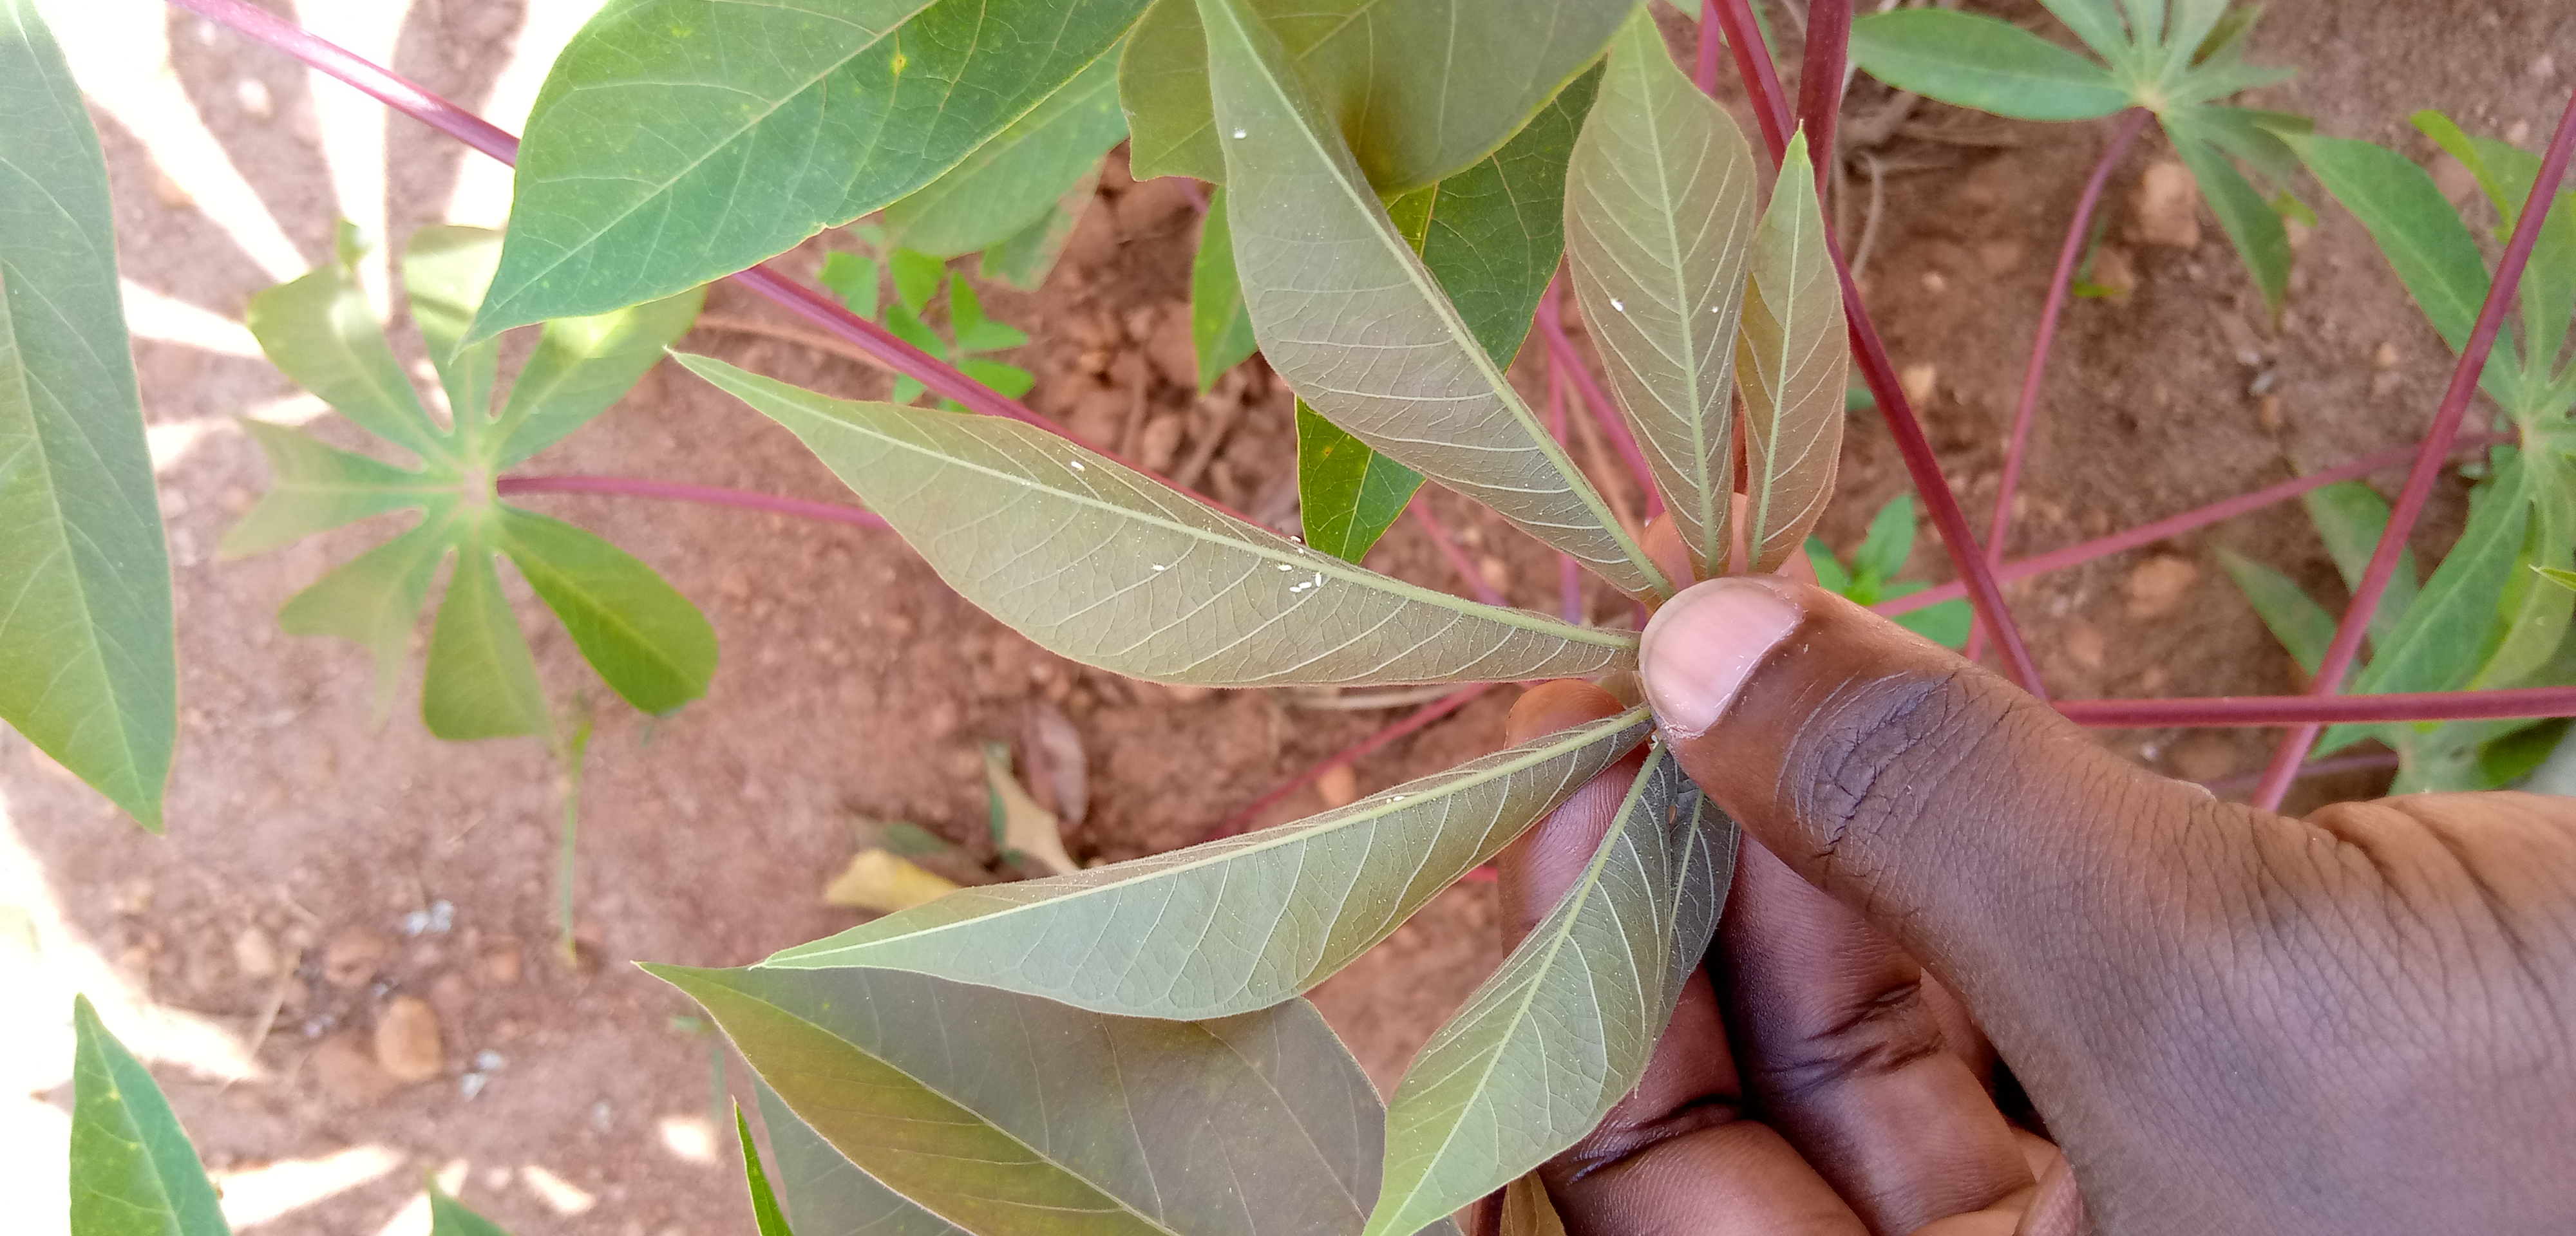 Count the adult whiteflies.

10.